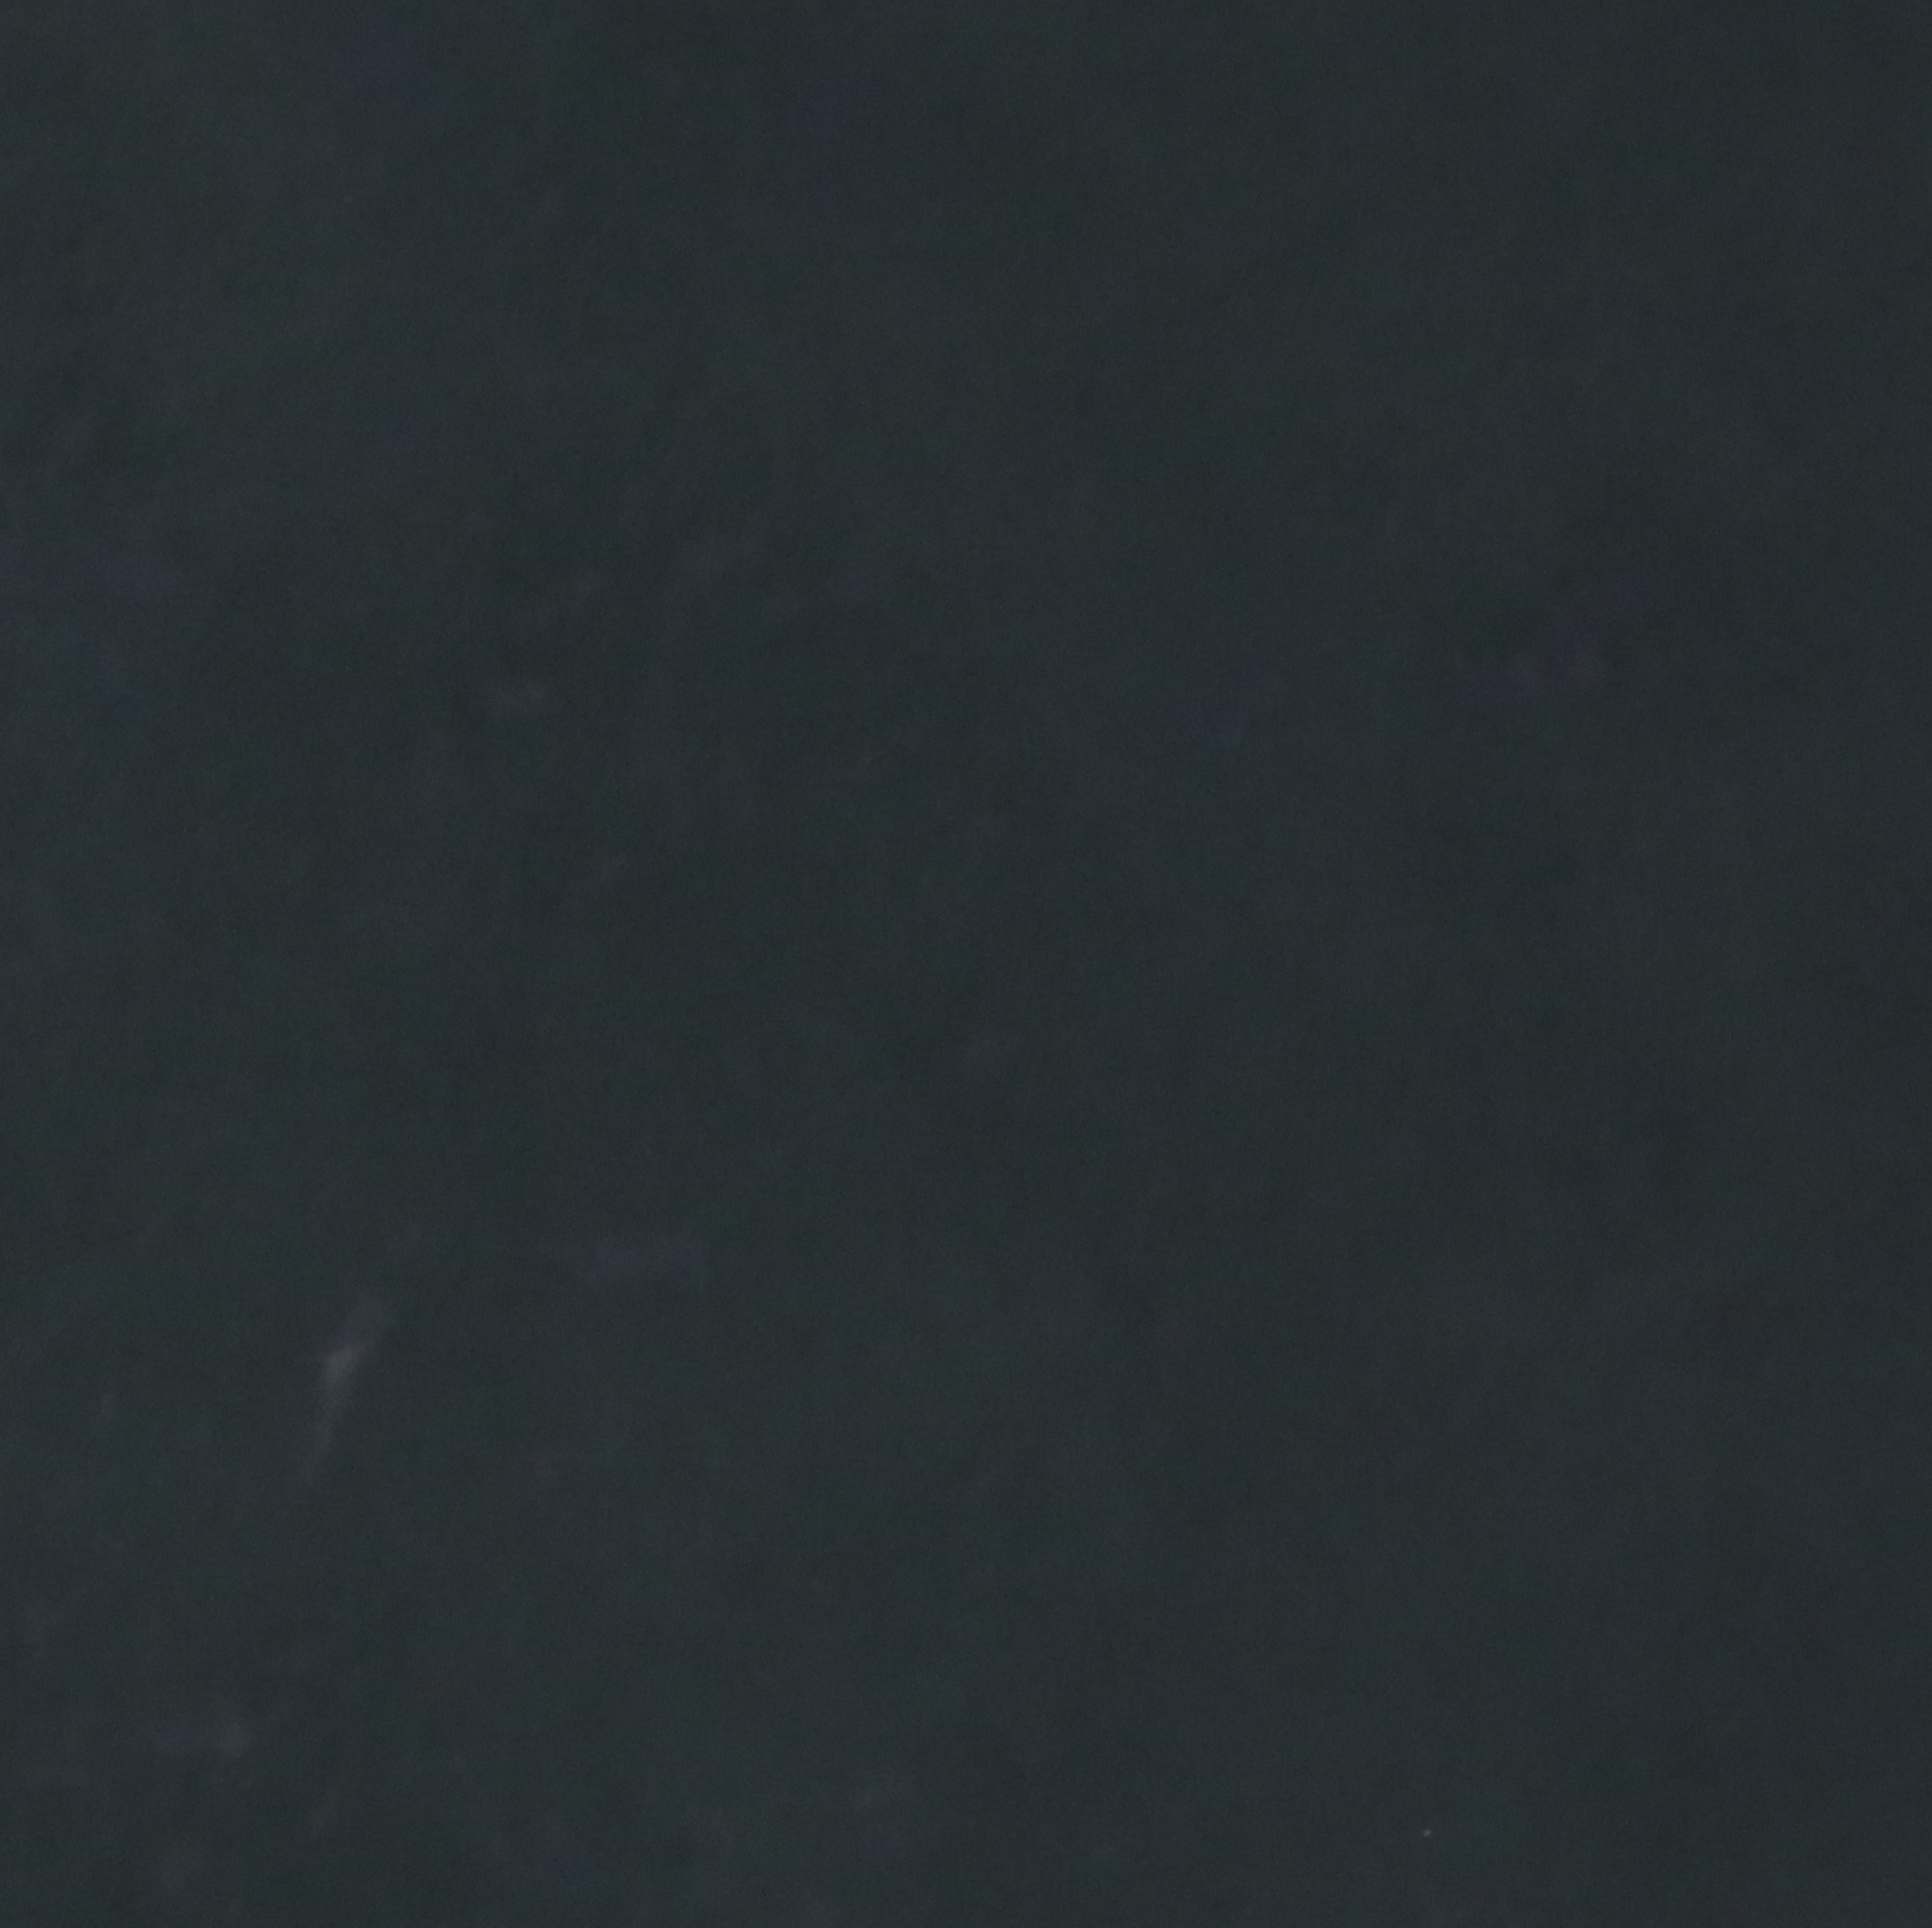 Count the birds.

0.